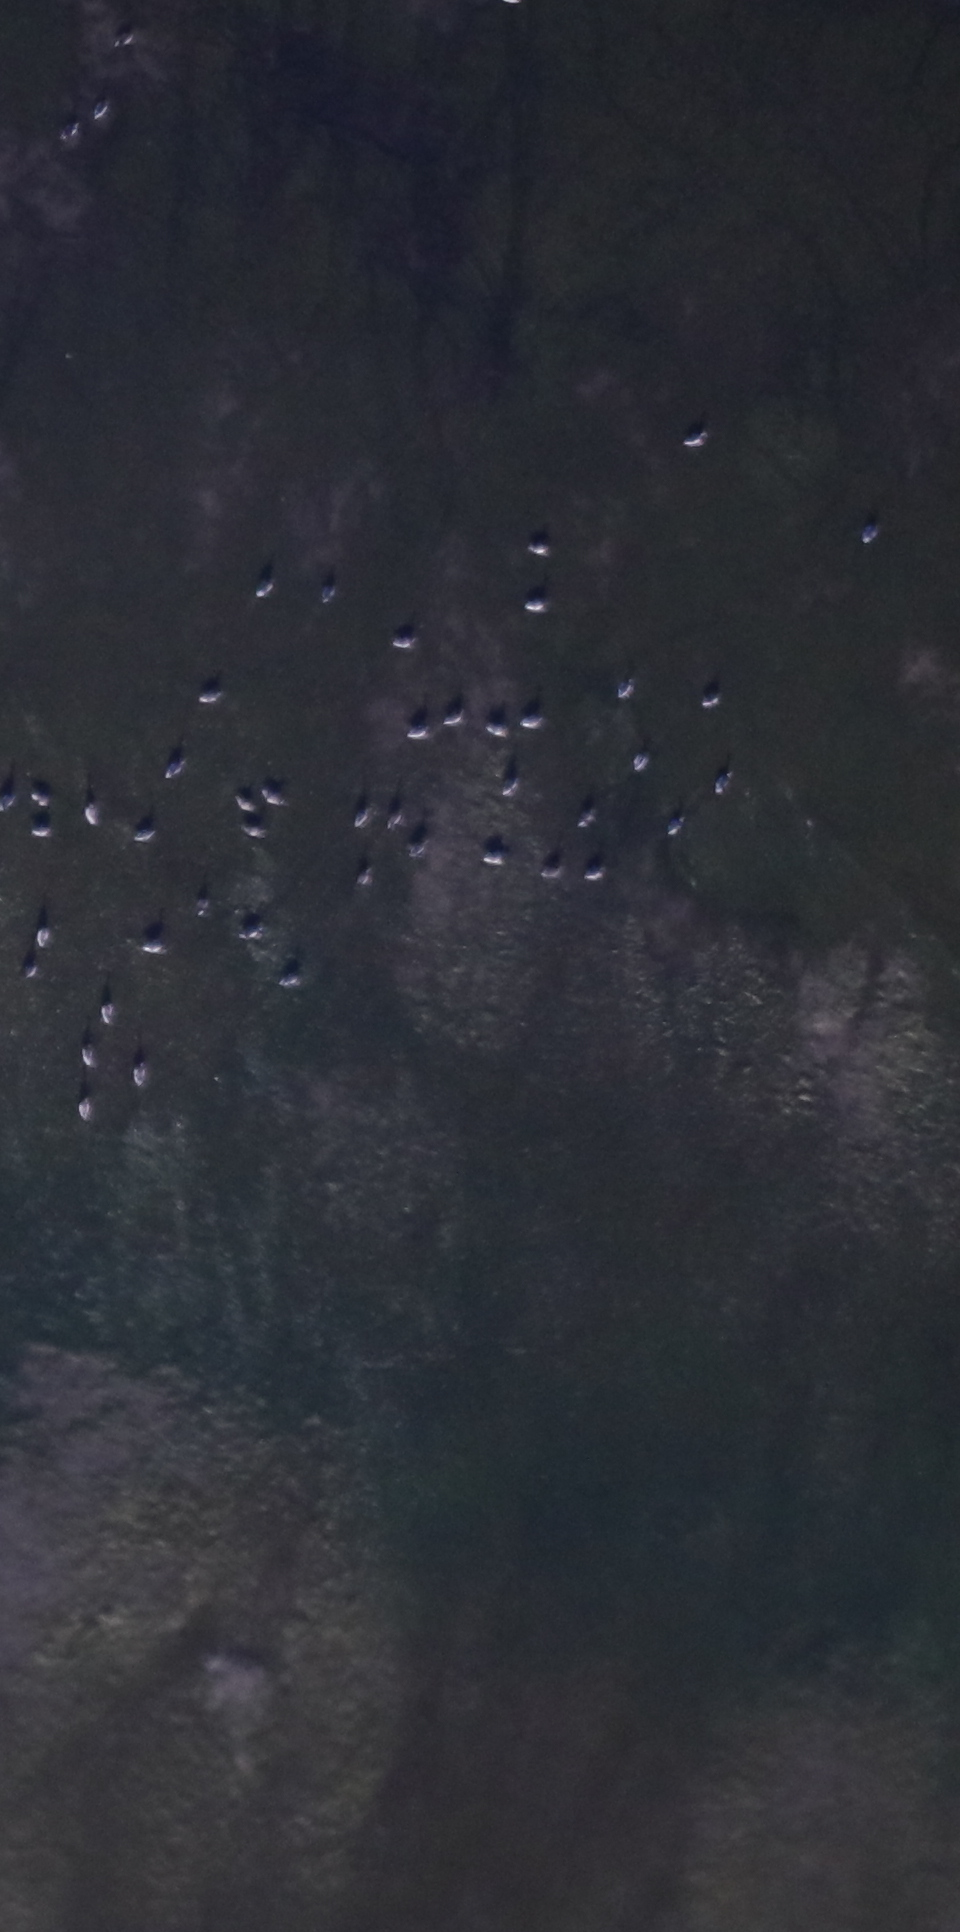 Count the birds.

48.